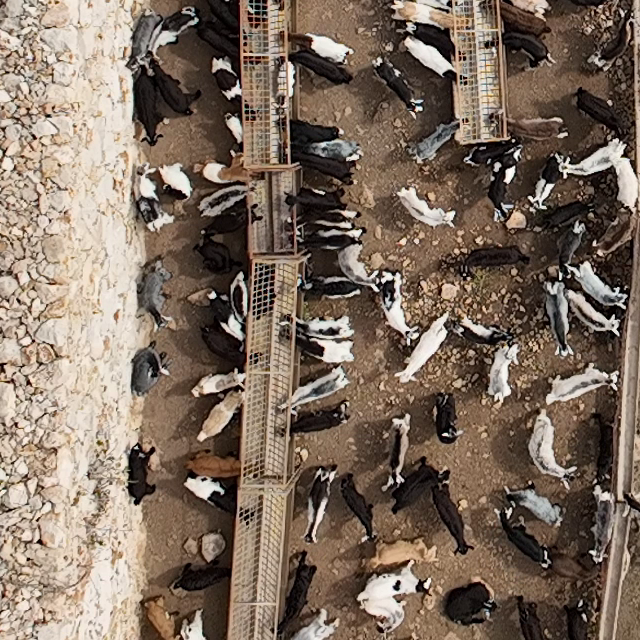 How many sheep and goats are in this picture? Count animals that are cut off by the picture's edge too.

94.